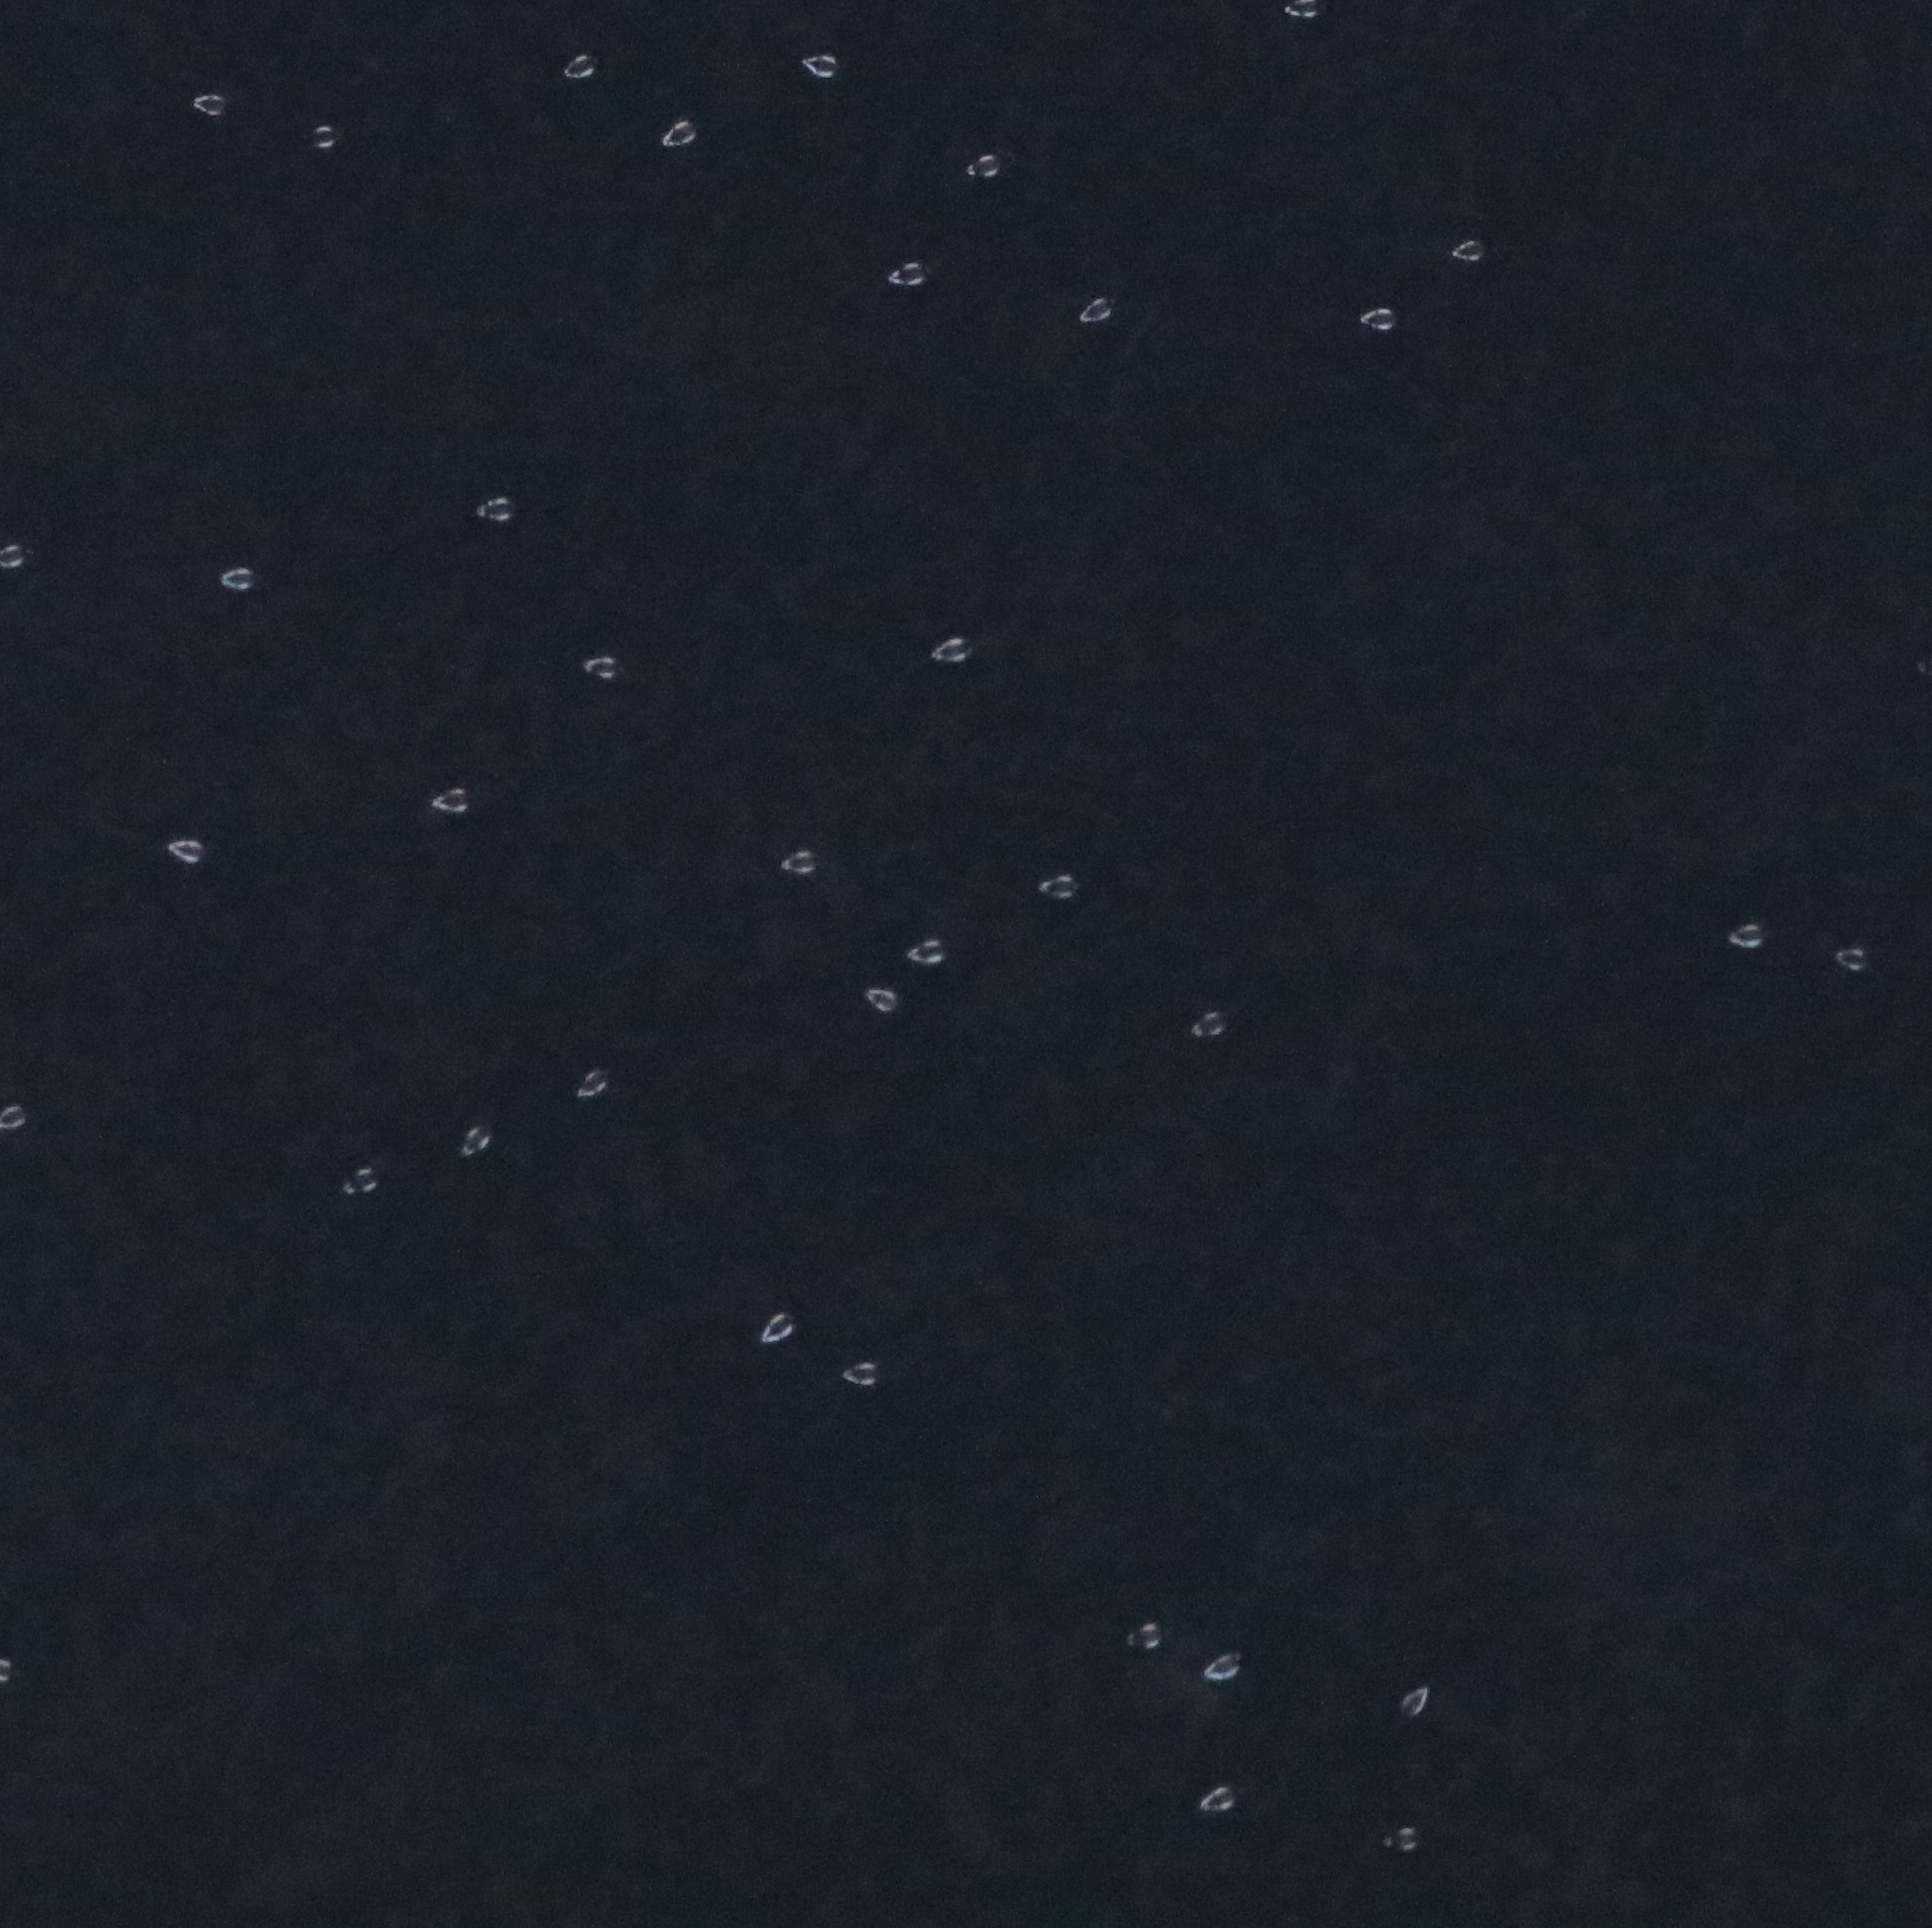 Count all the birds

36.